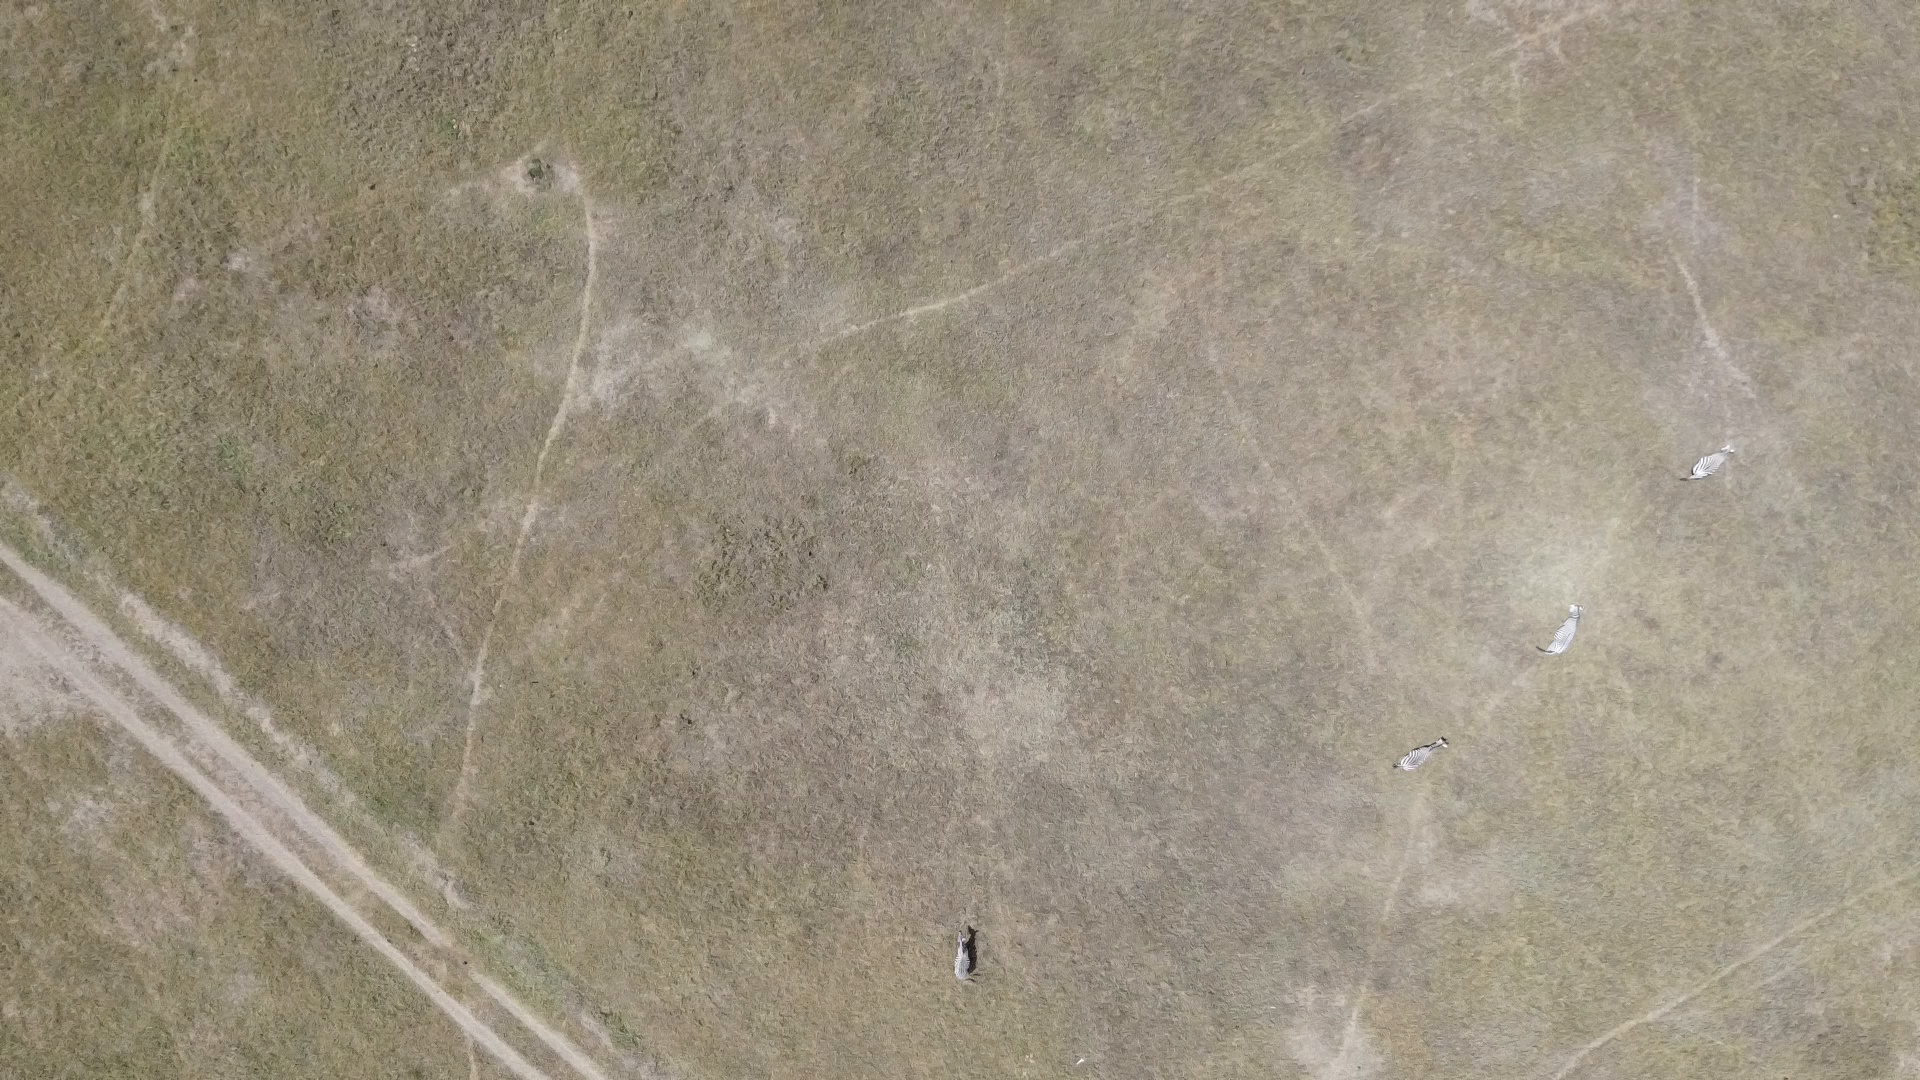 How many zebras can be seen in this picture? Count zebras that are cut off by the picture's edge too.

4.